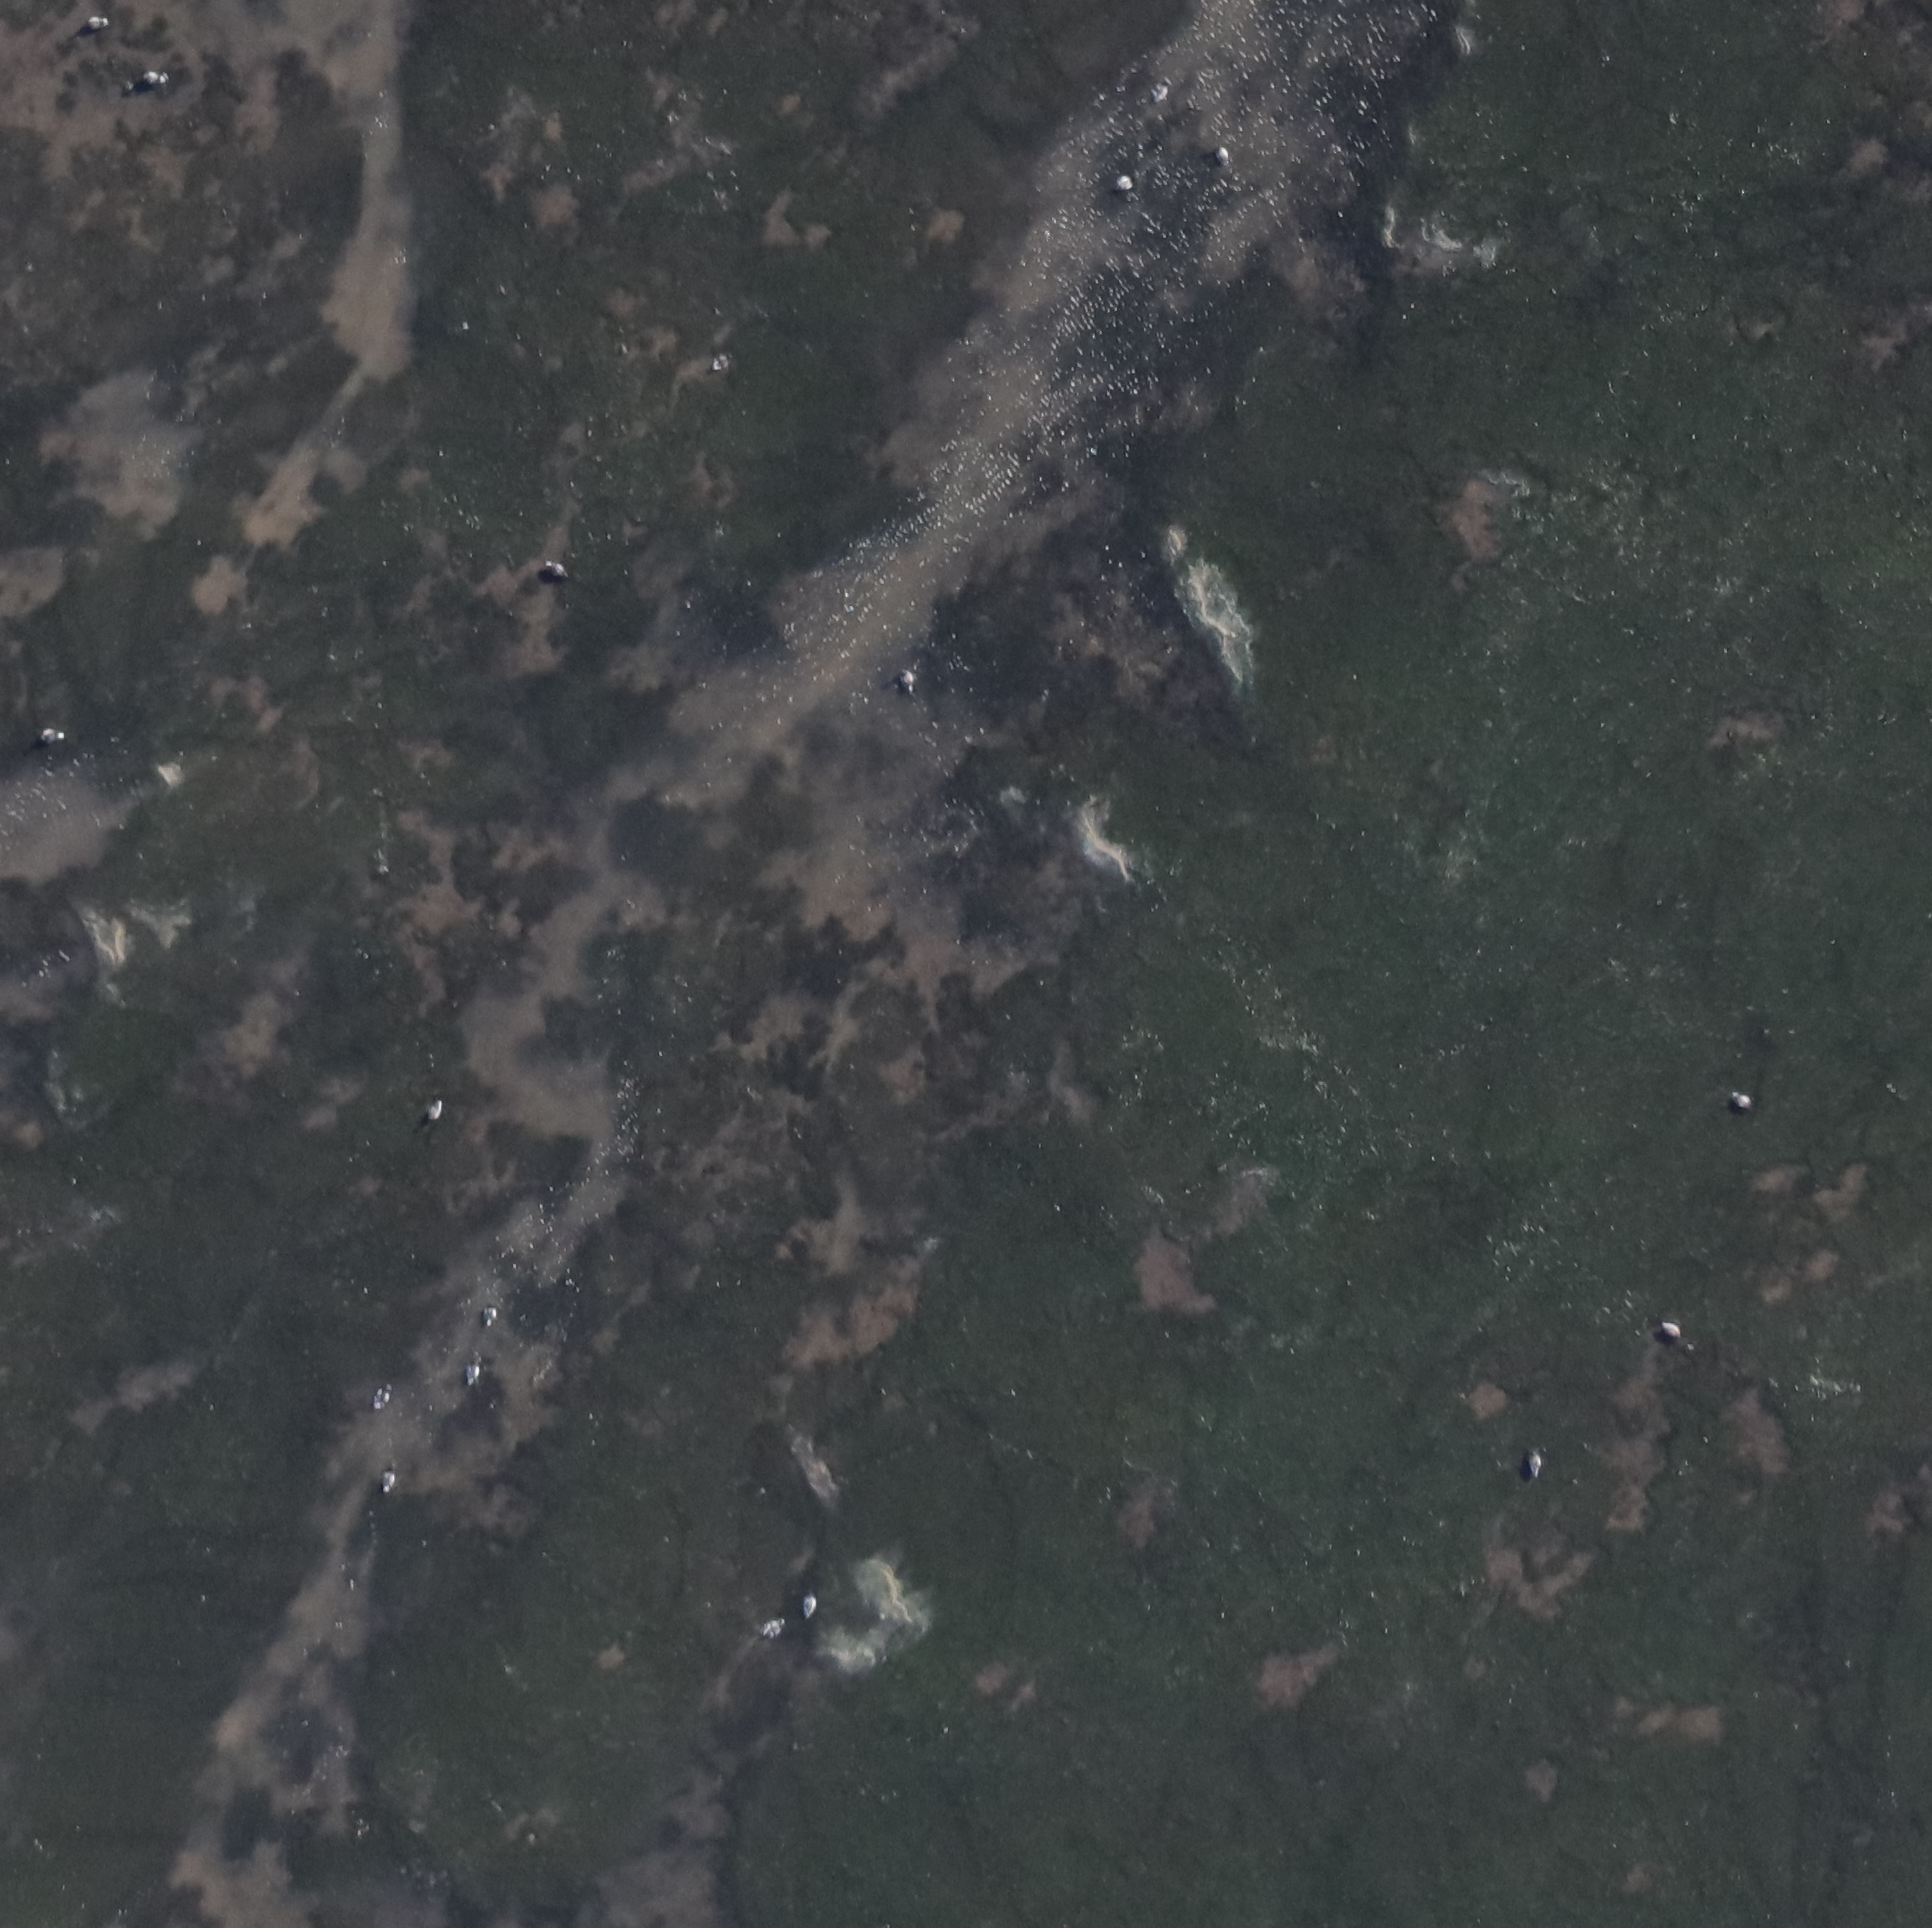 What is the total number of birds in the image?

19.